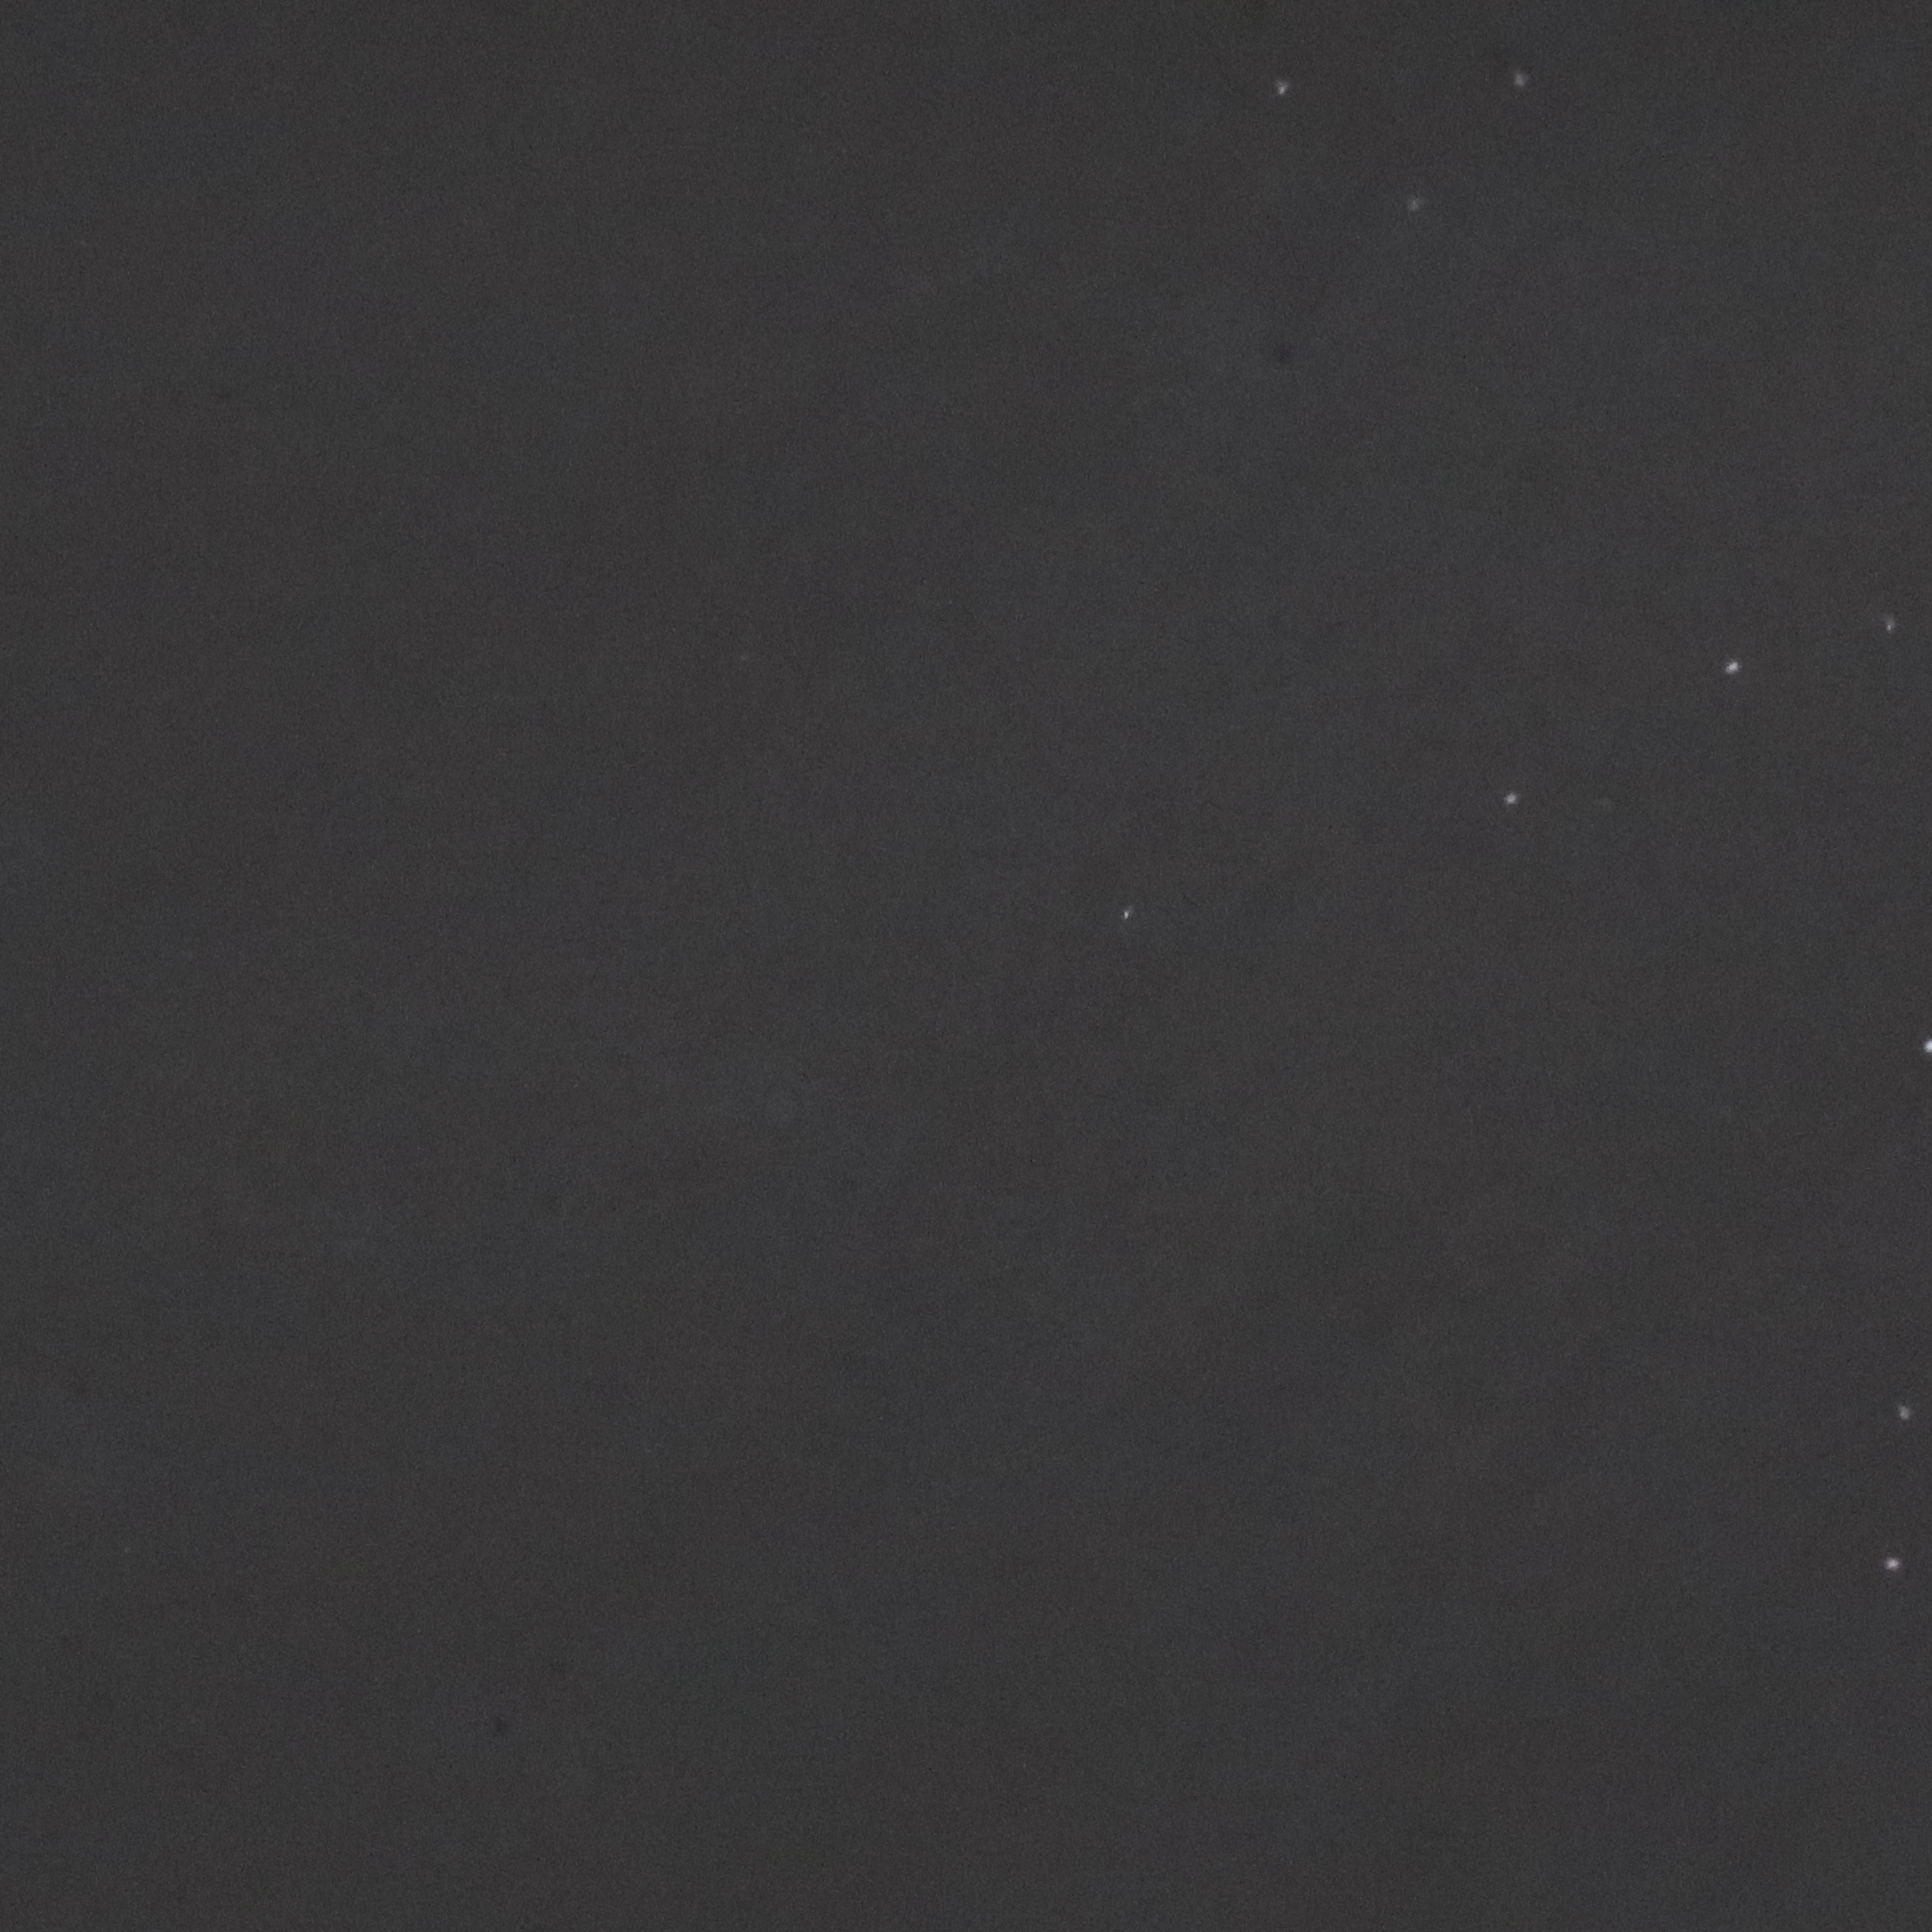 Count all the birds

10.